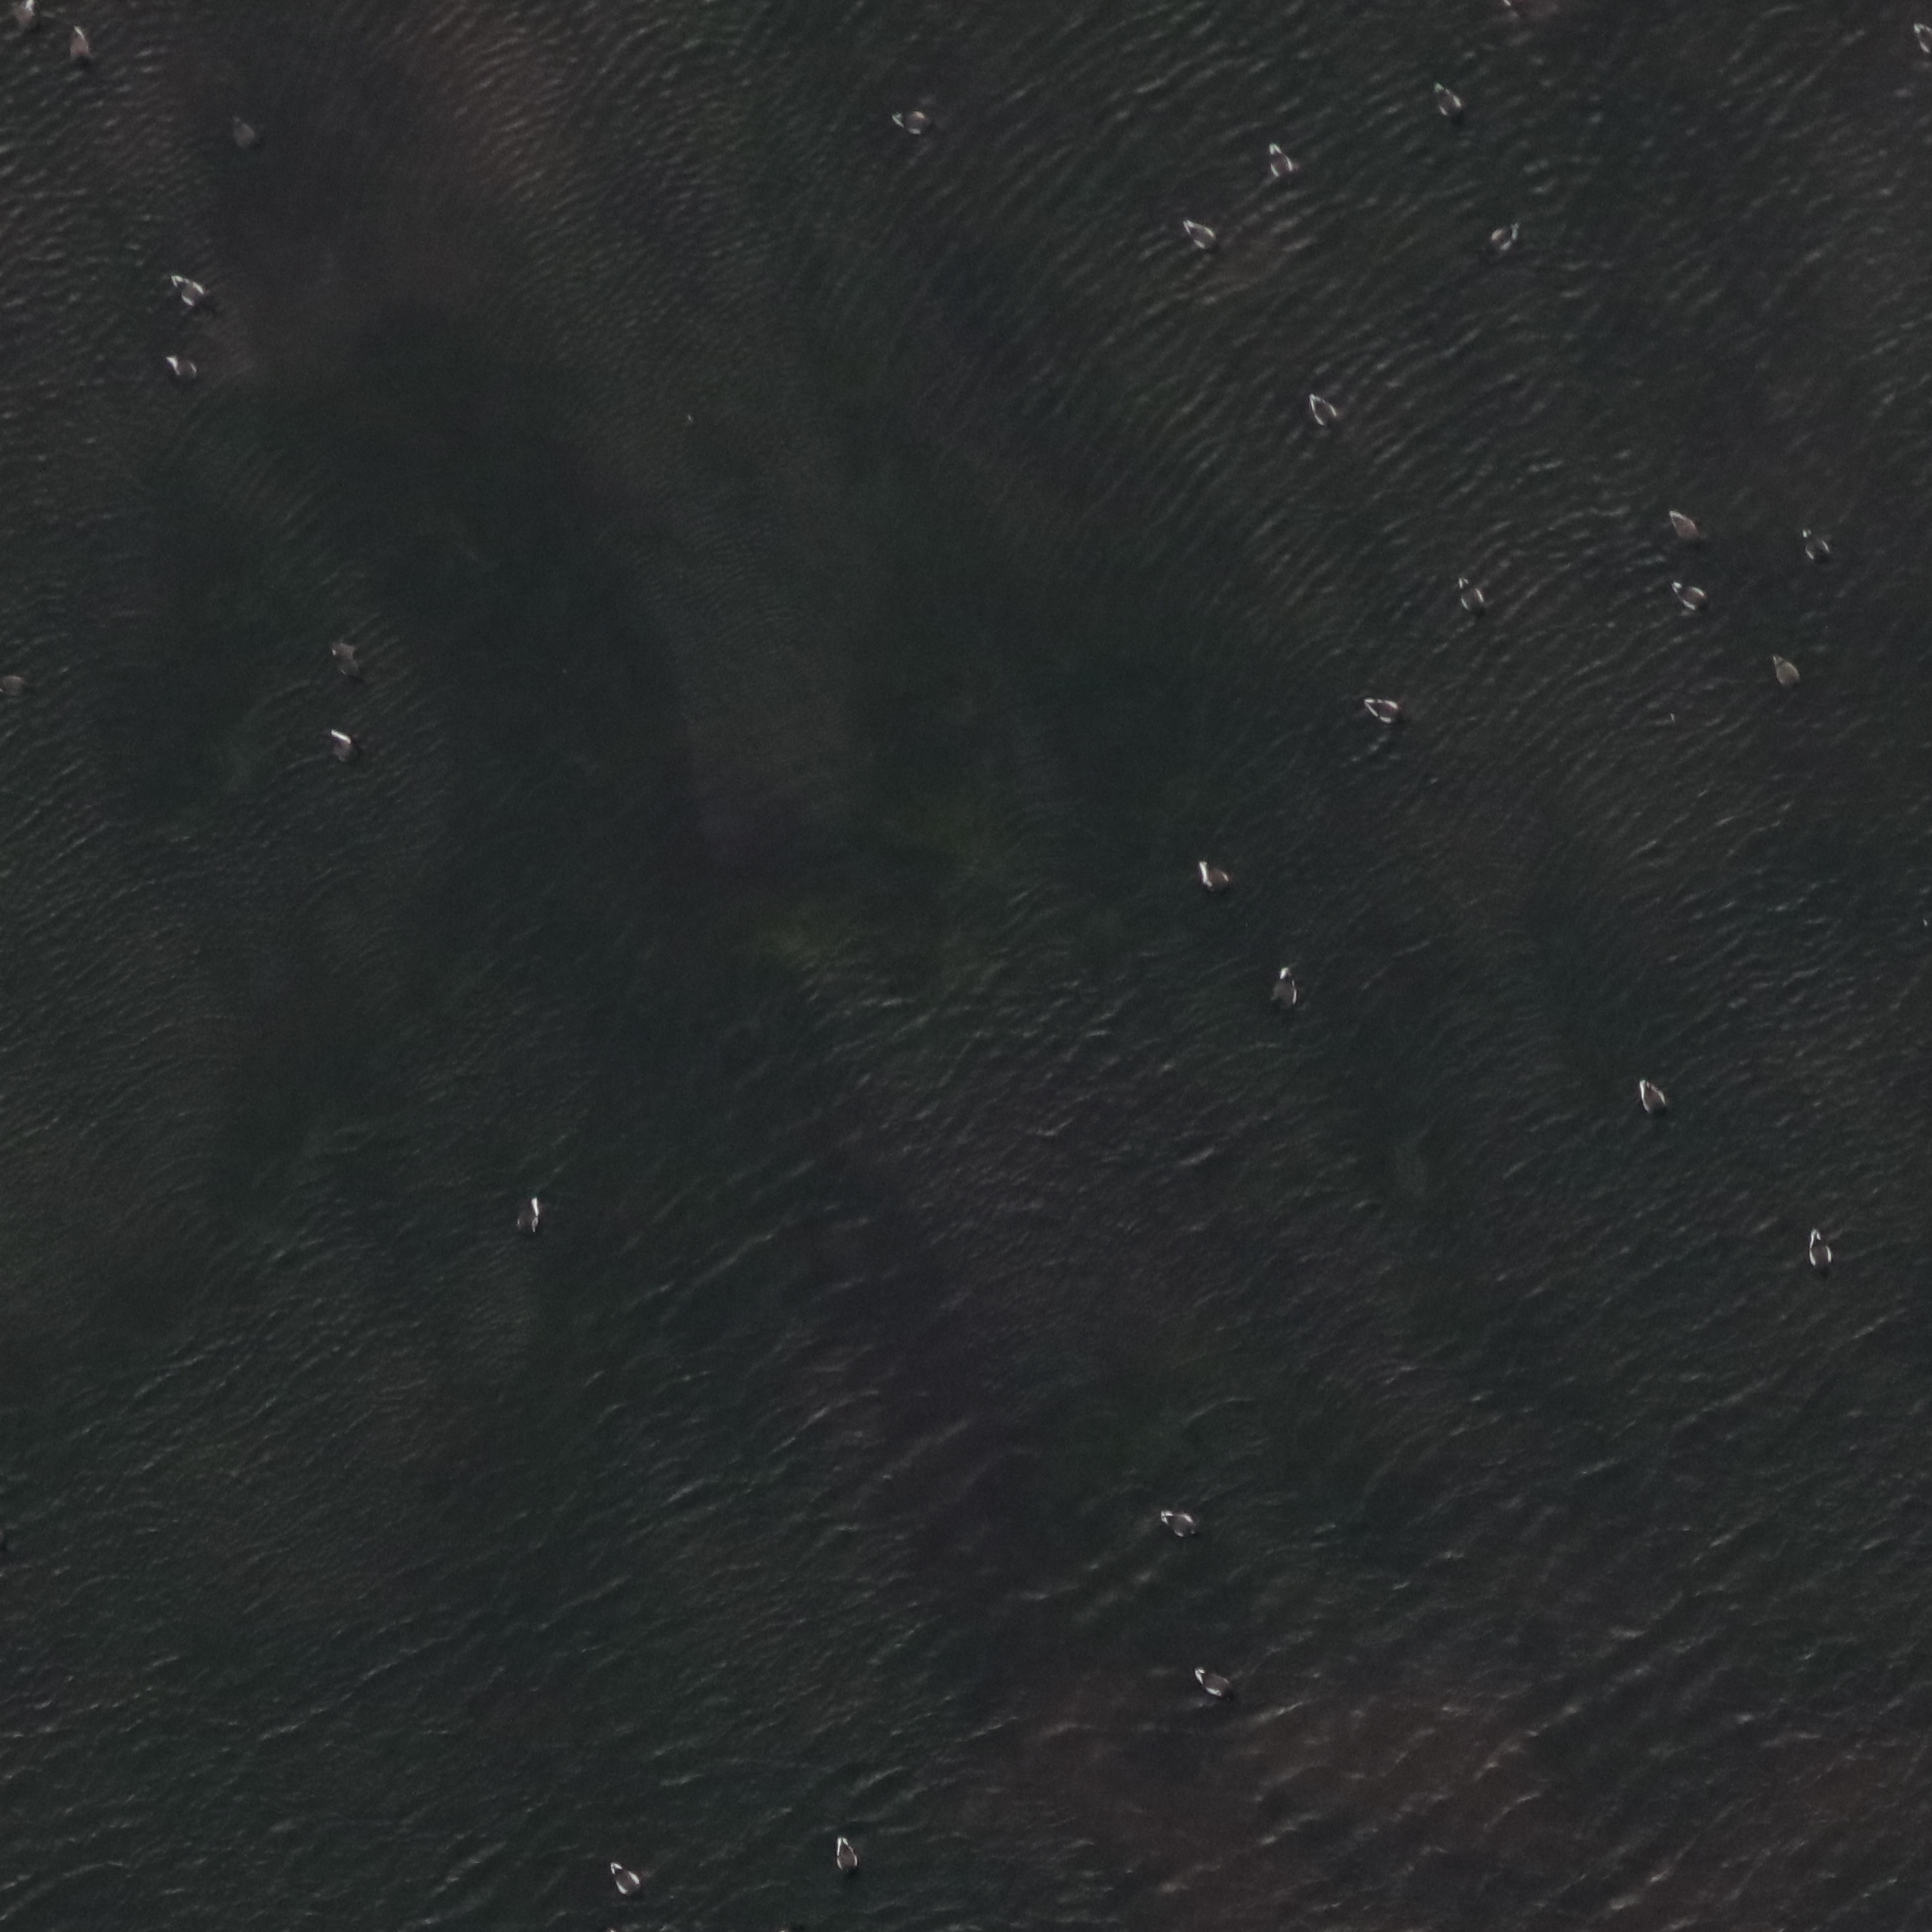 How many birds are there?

30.